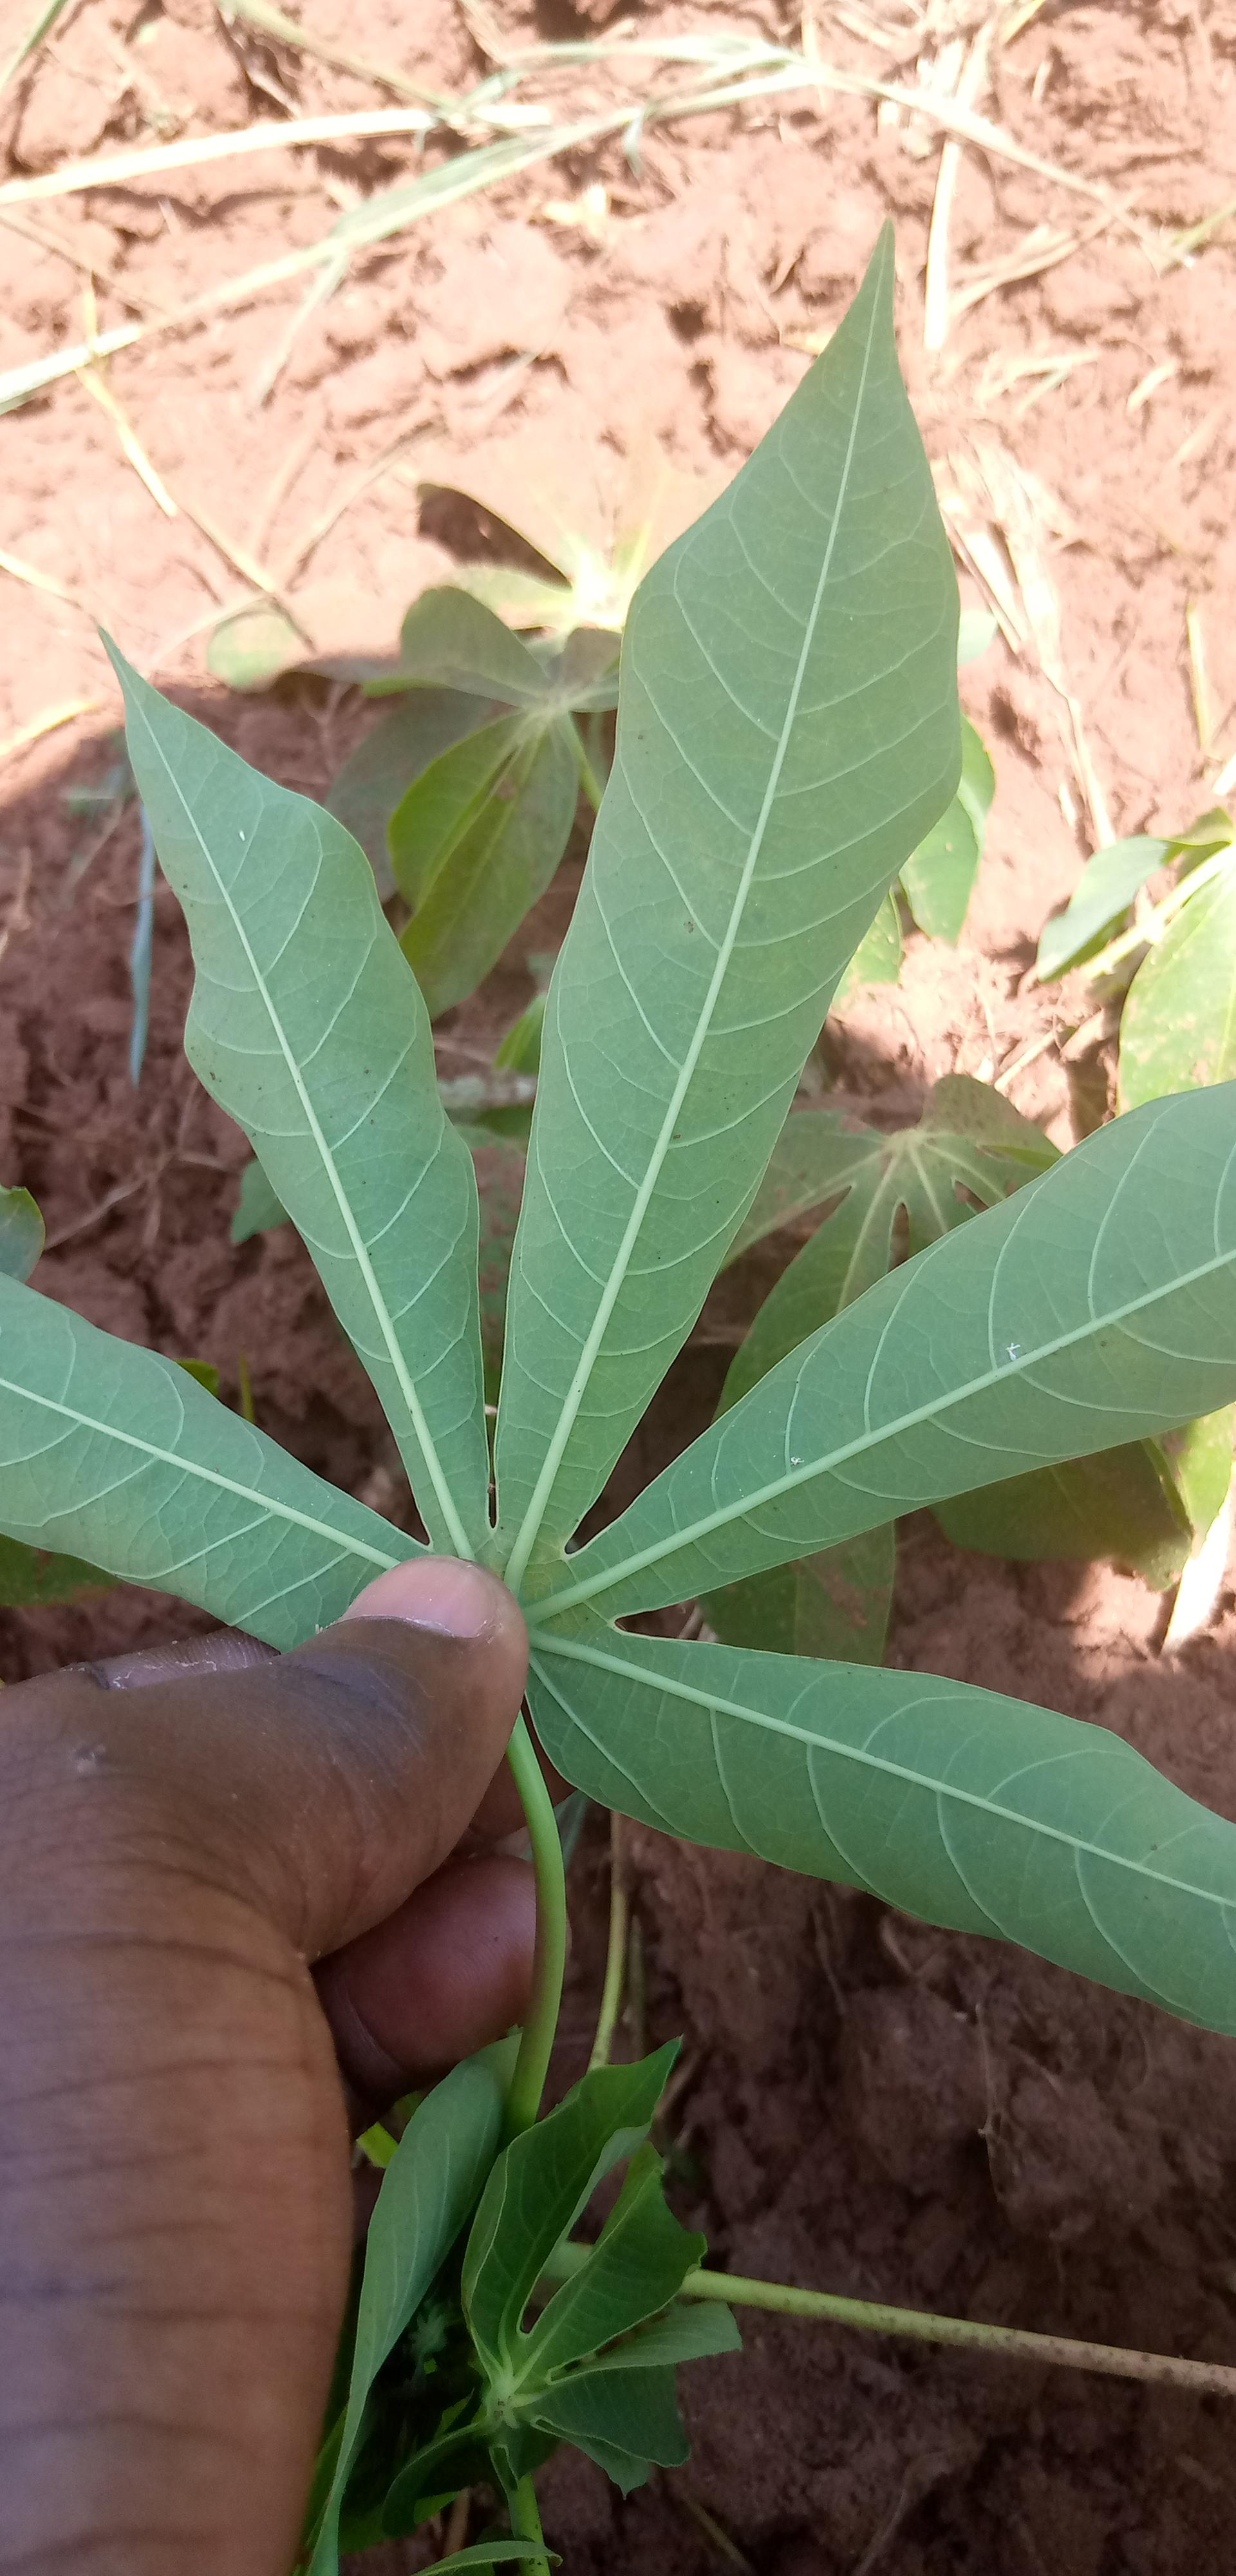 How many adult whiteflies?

3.